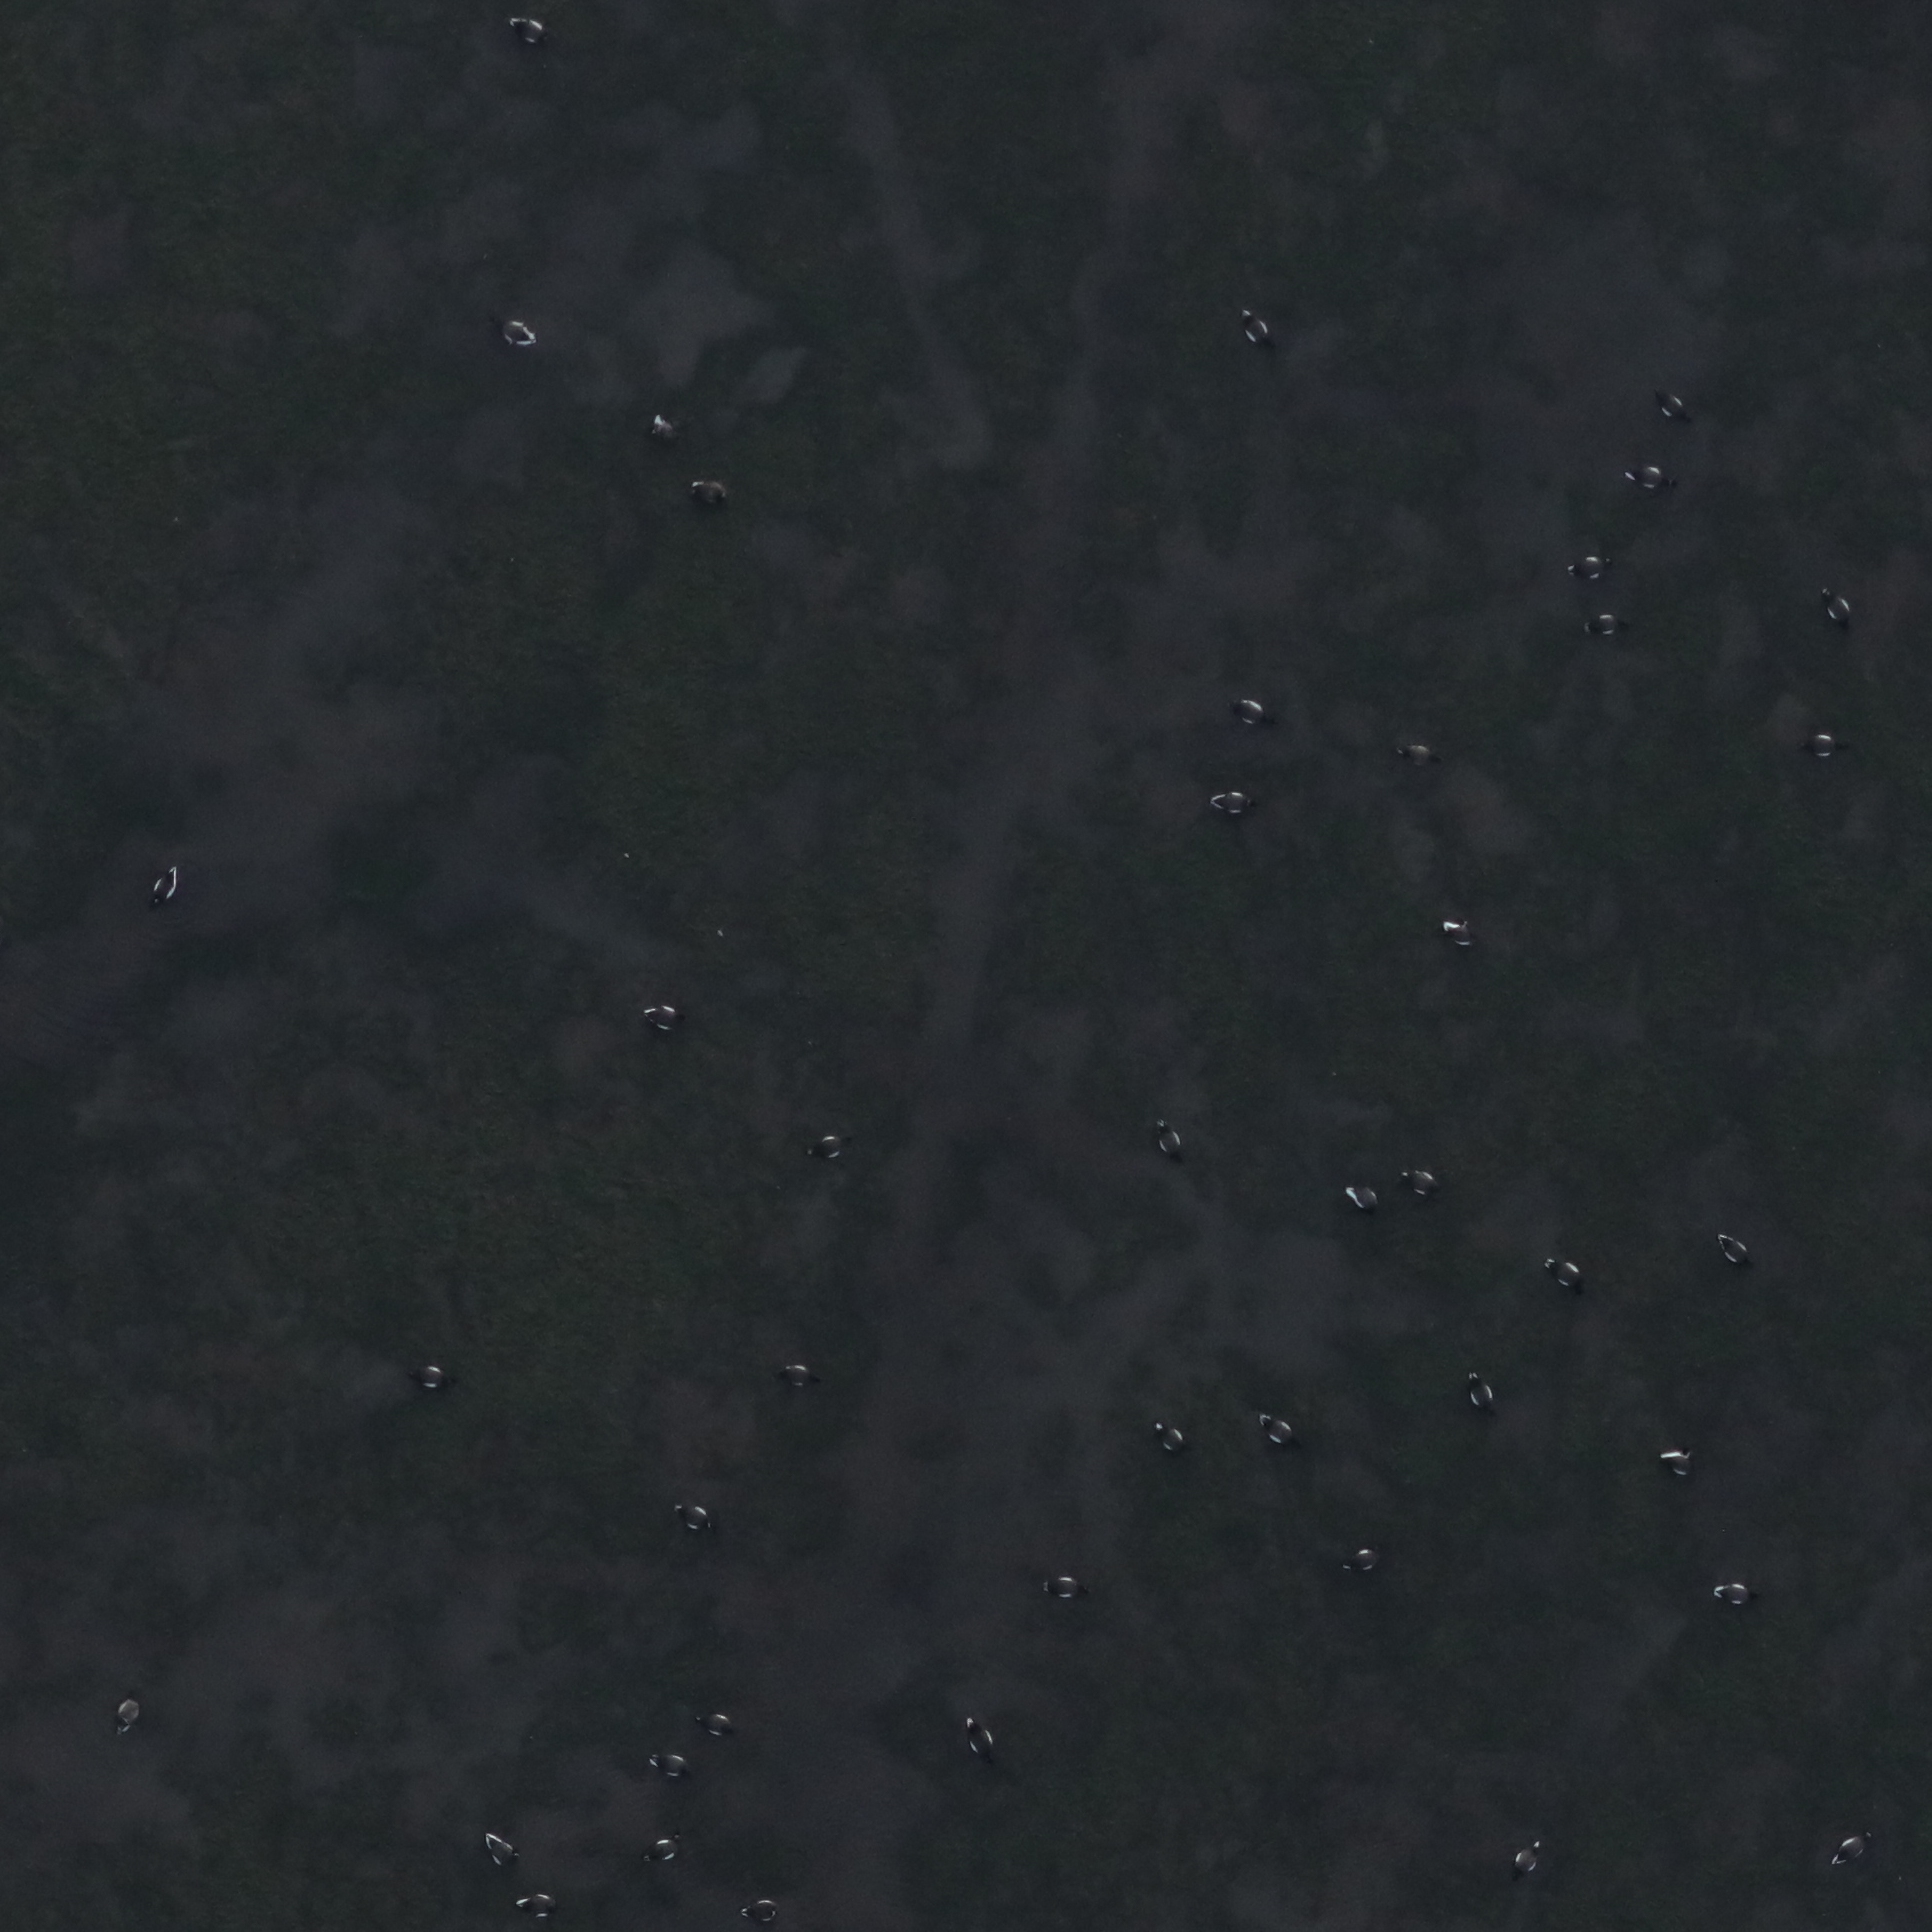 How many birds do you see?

43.